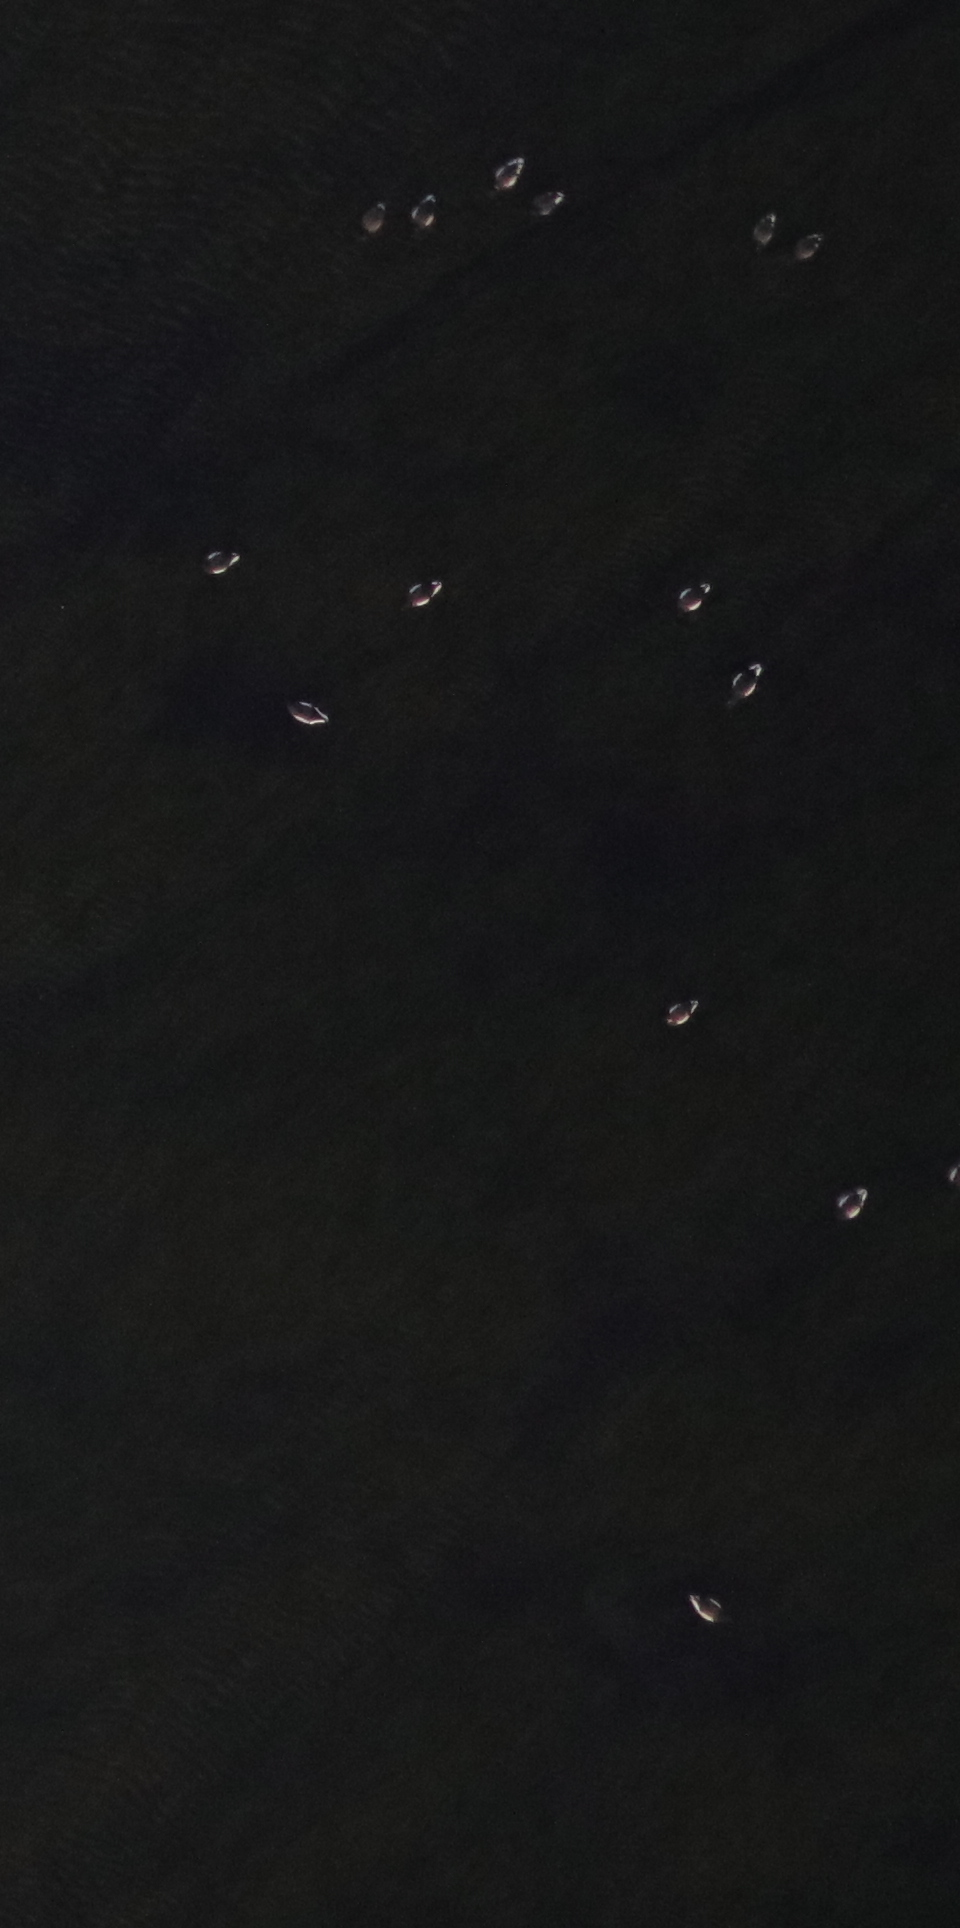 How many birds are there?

14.